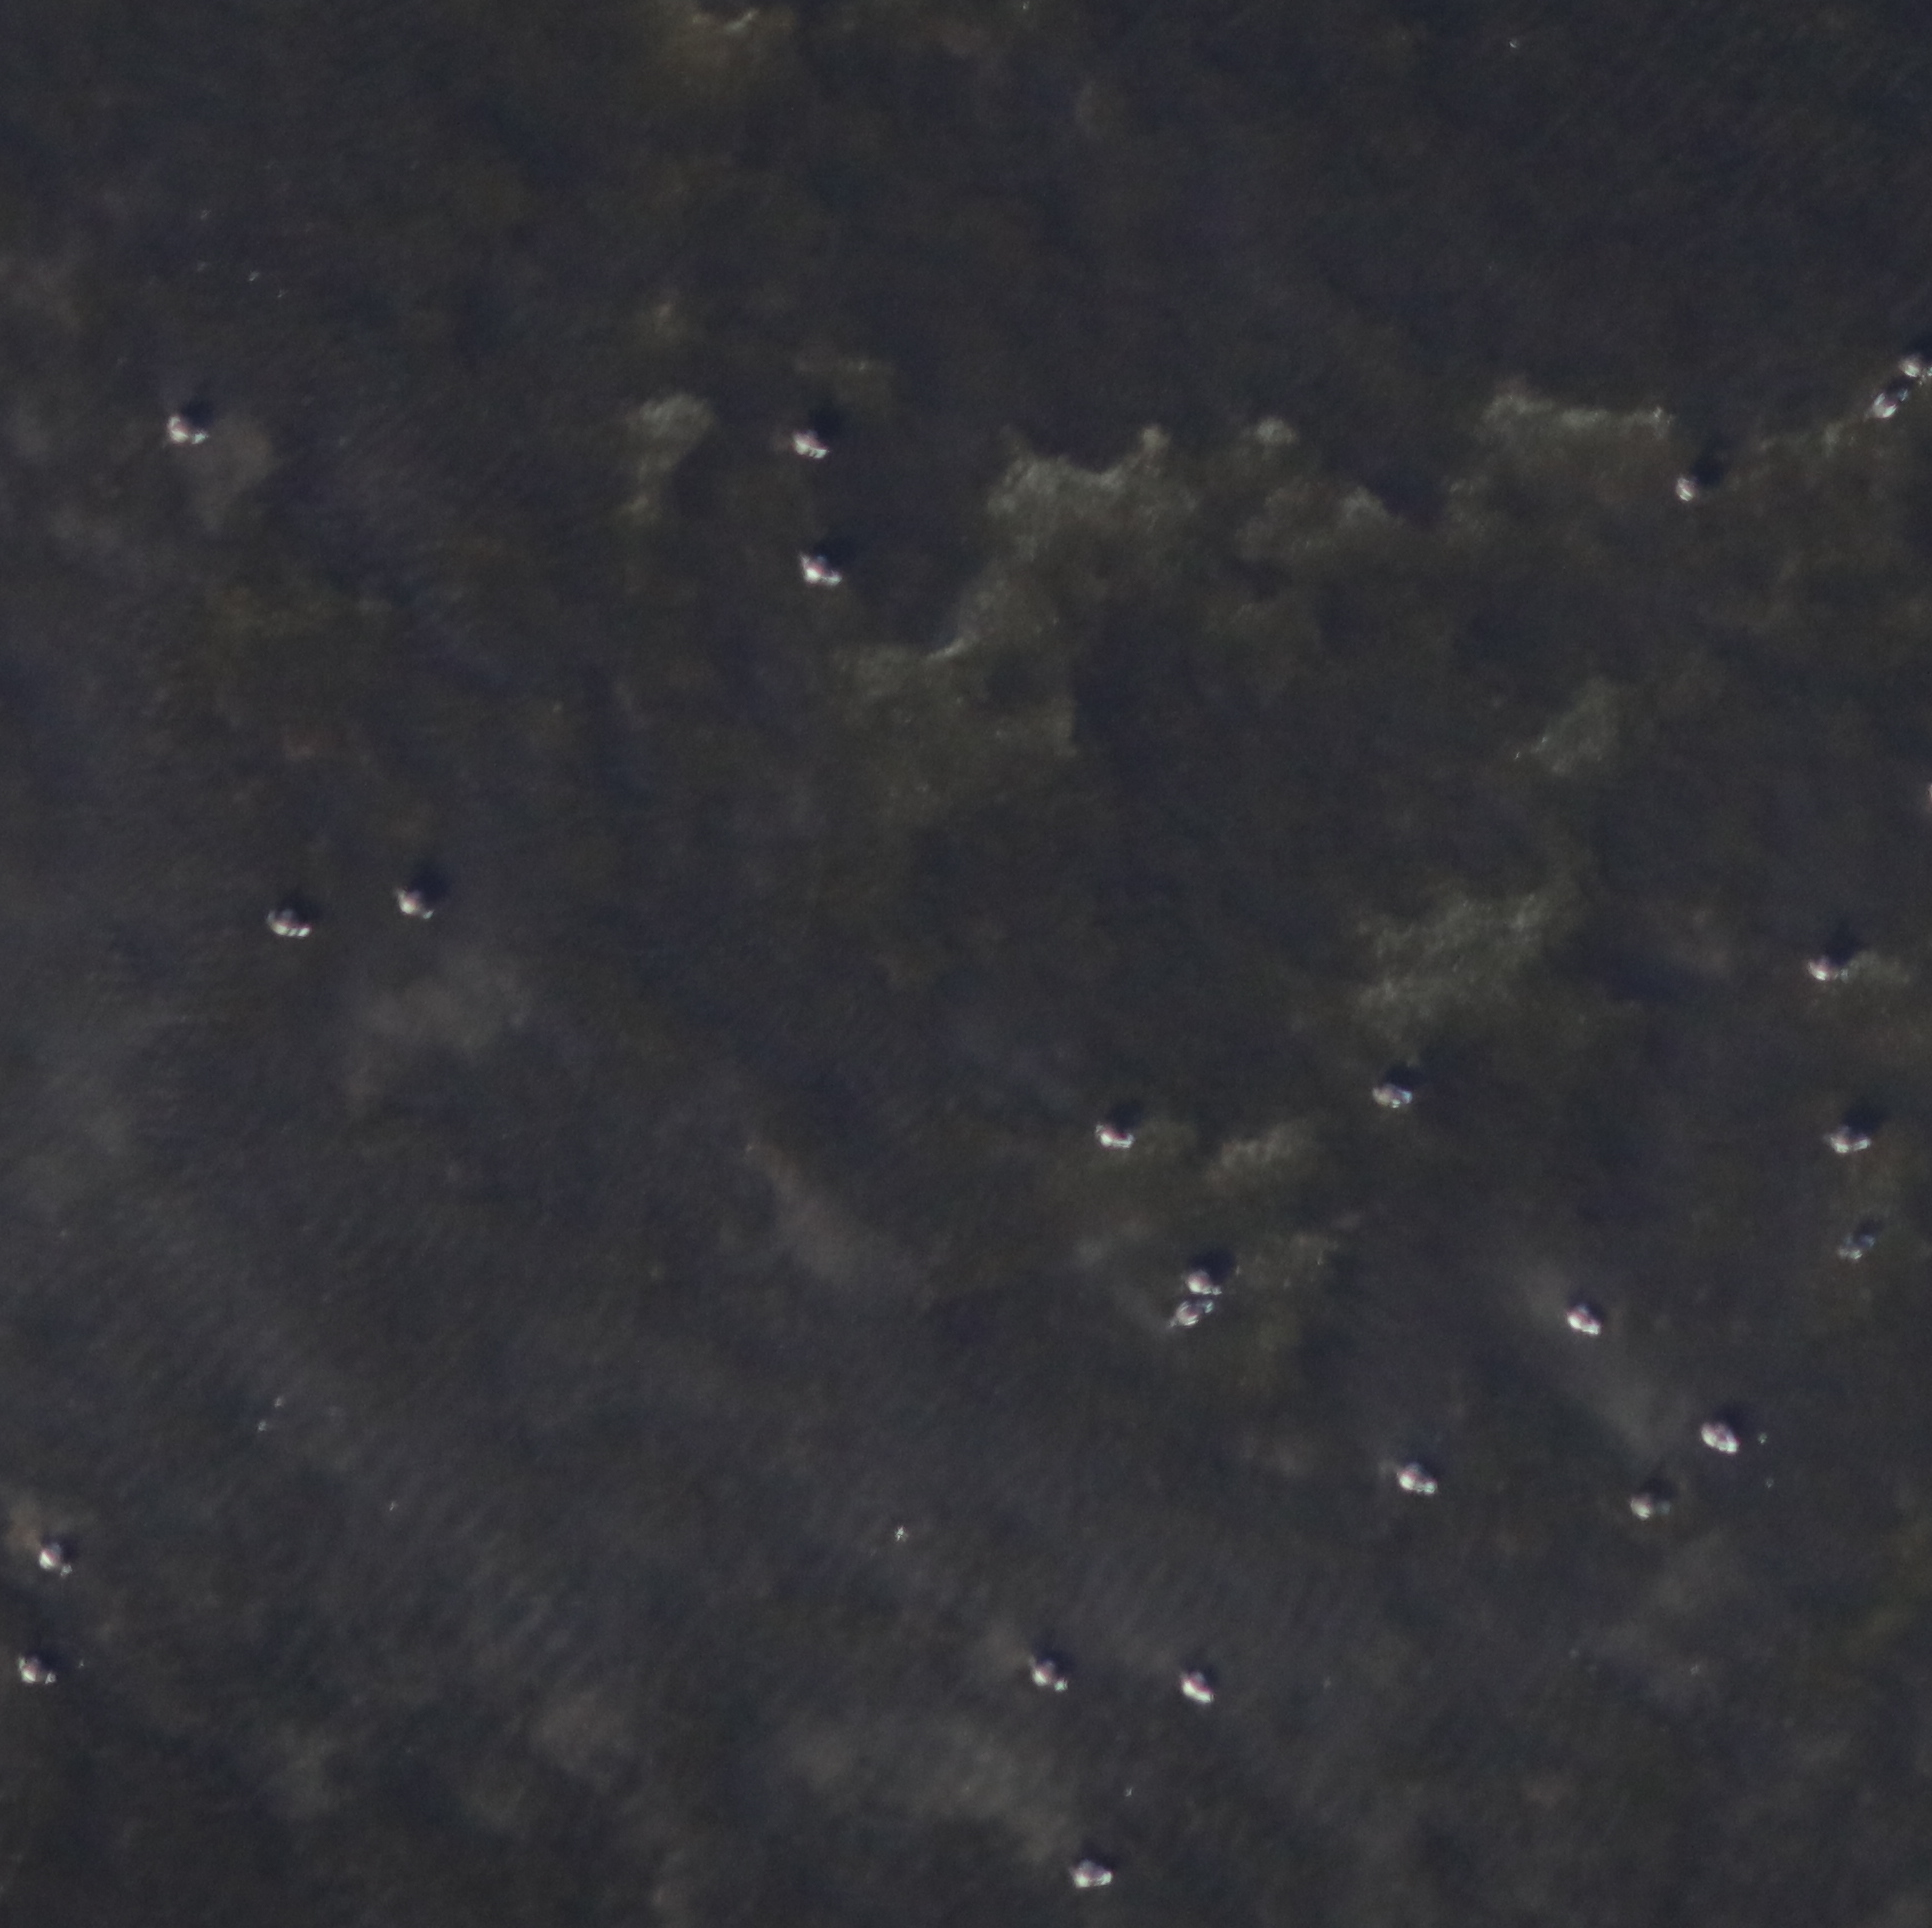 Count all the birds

24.